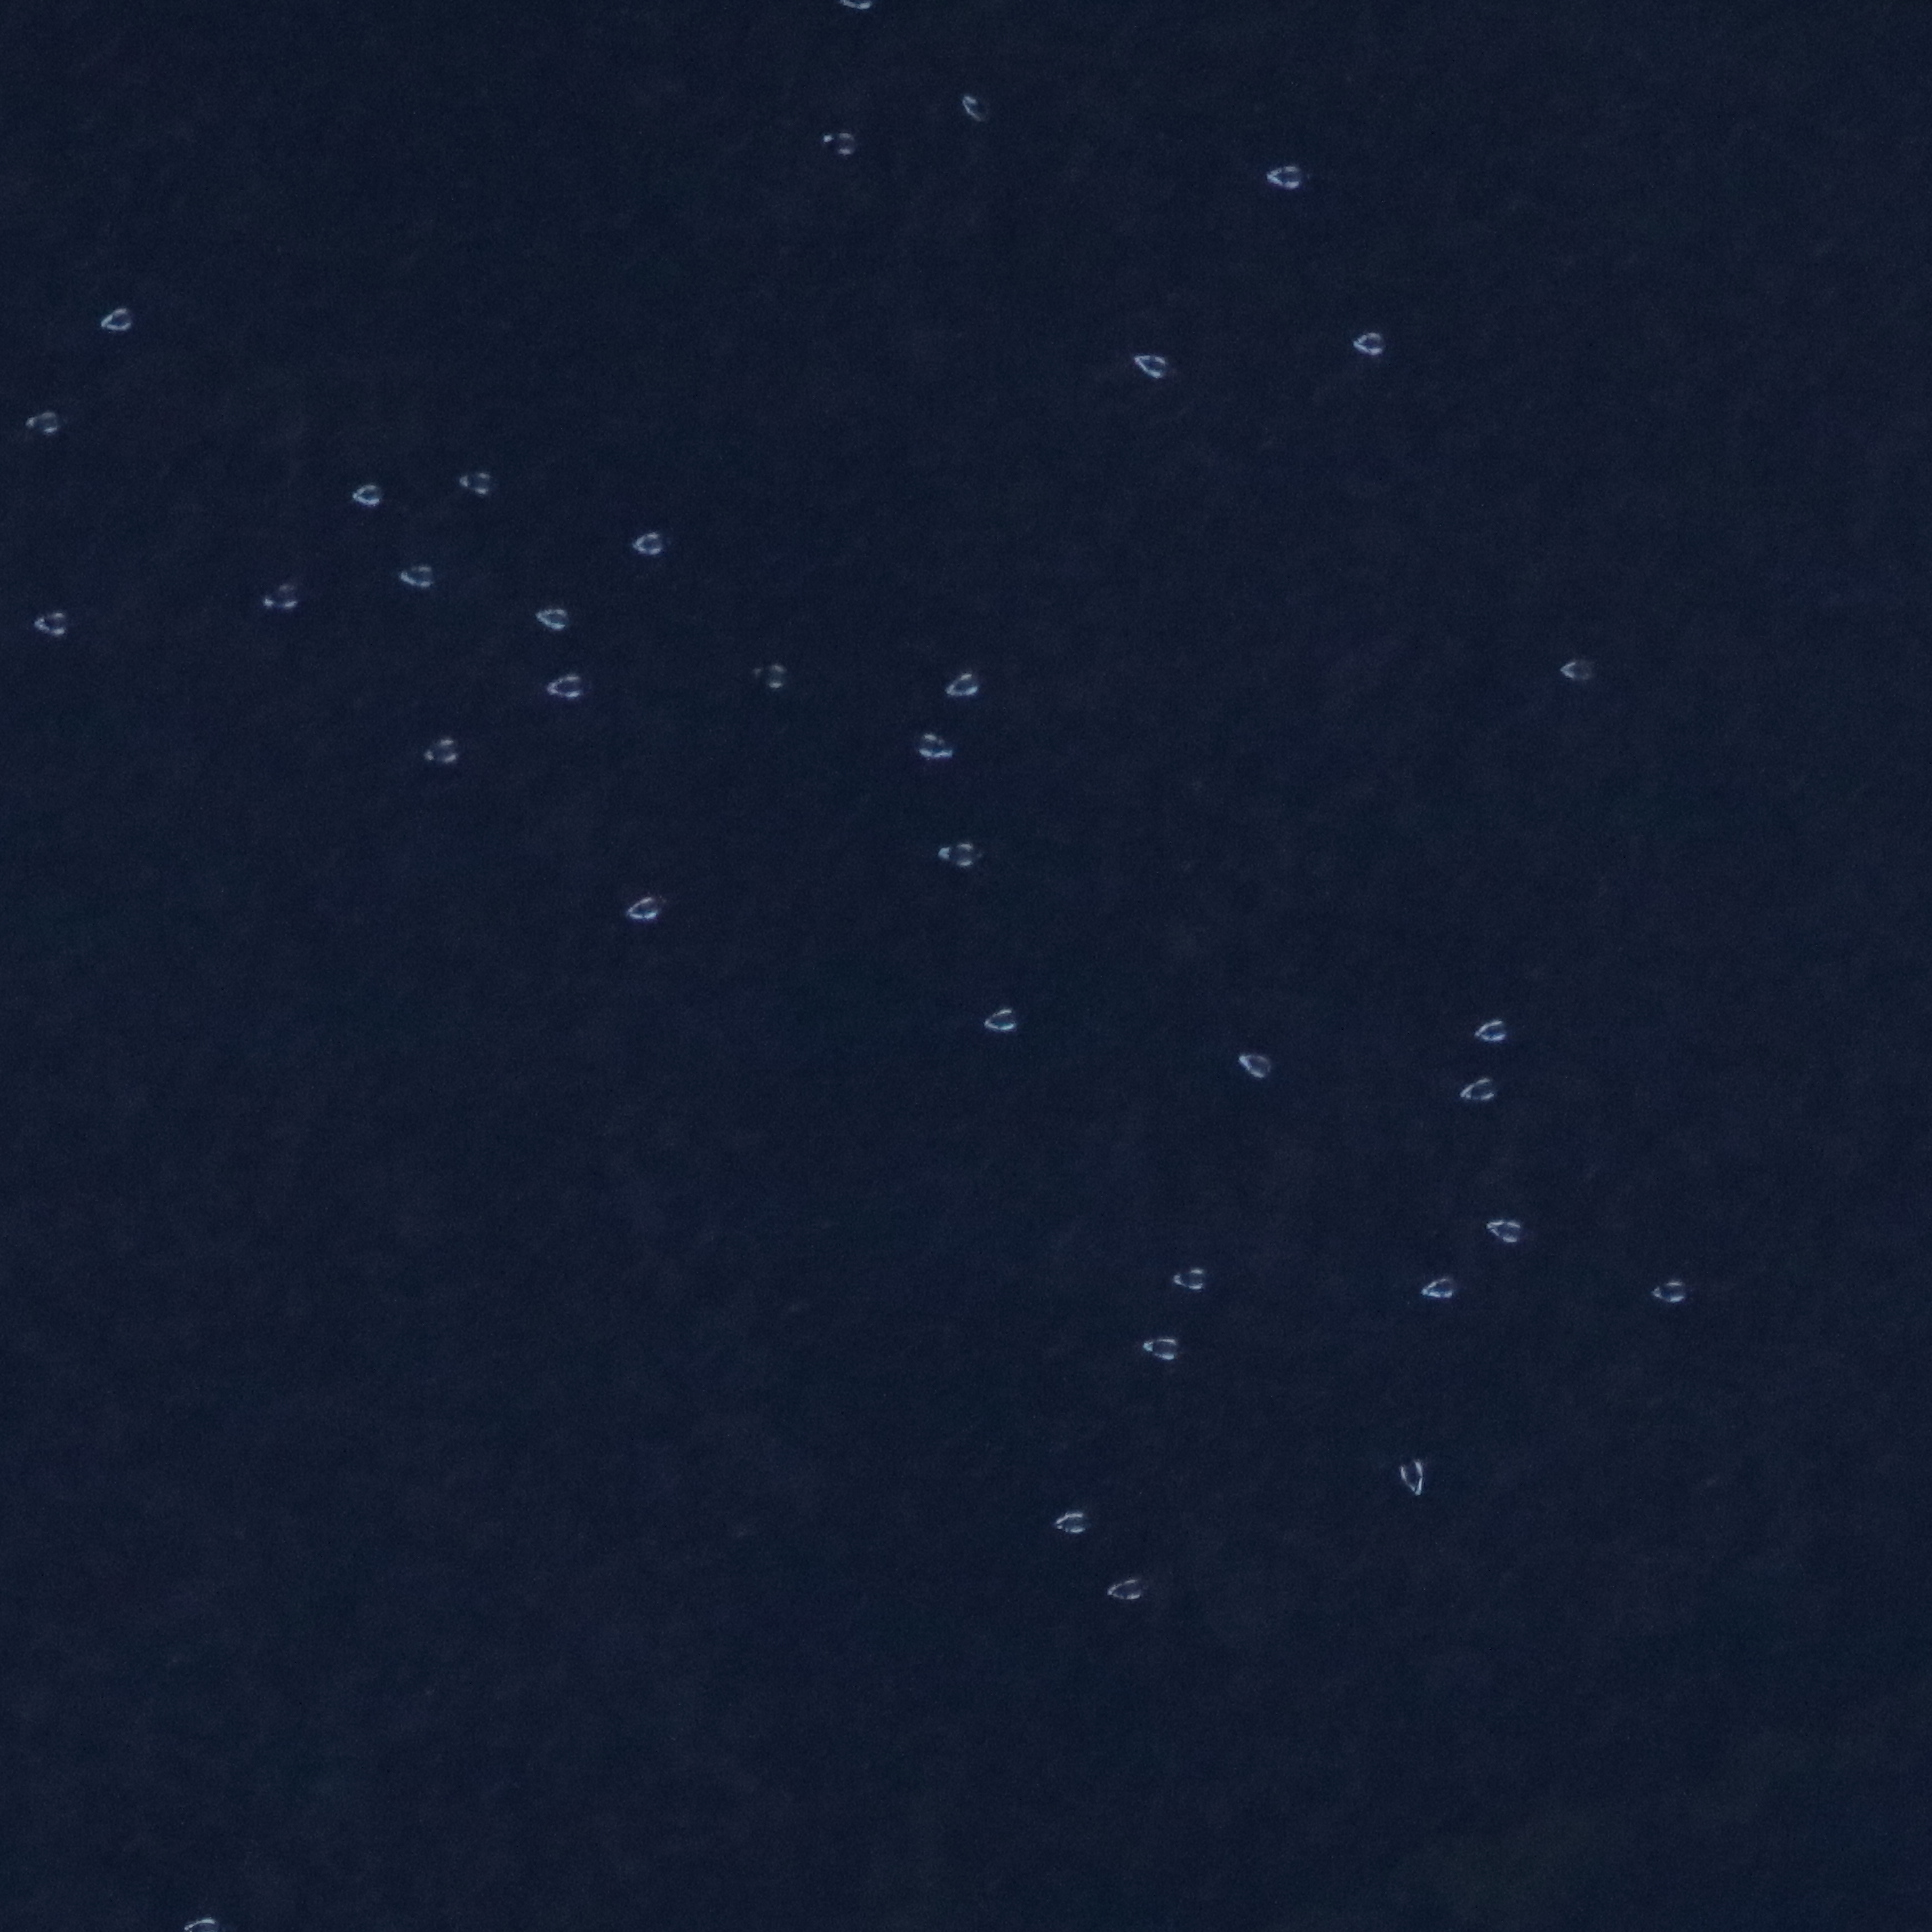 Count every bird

35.